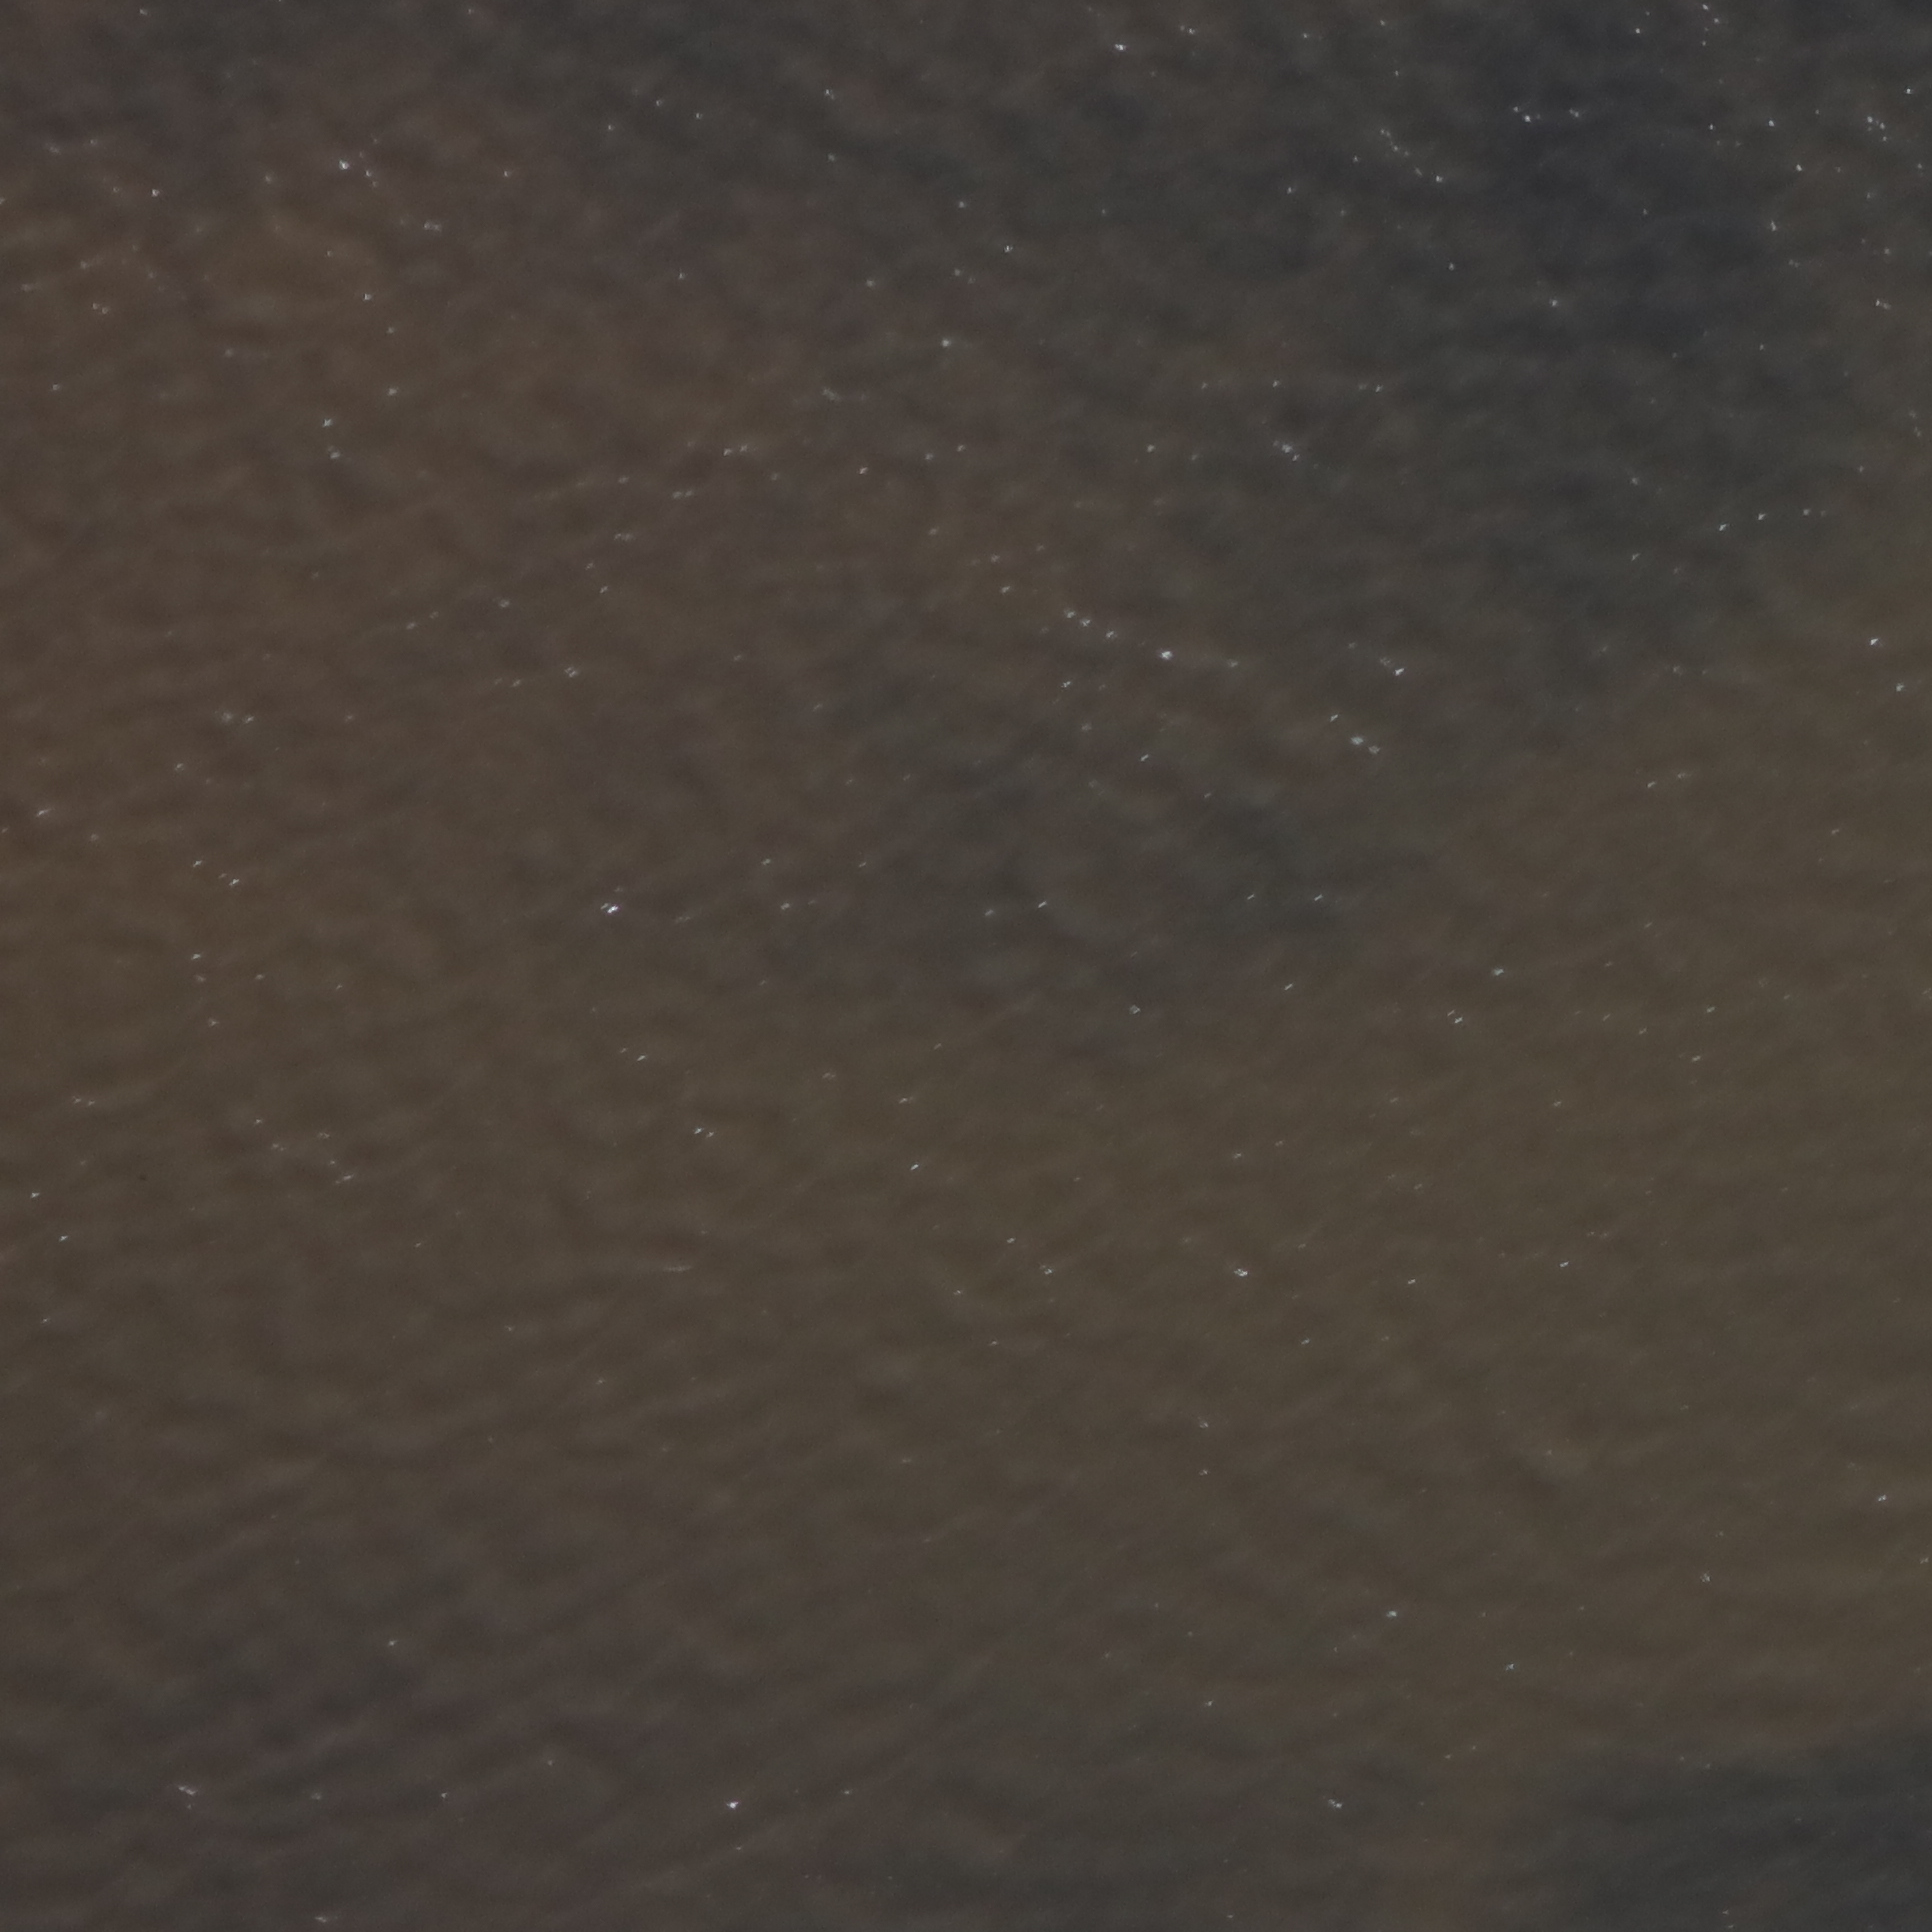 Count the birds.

0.